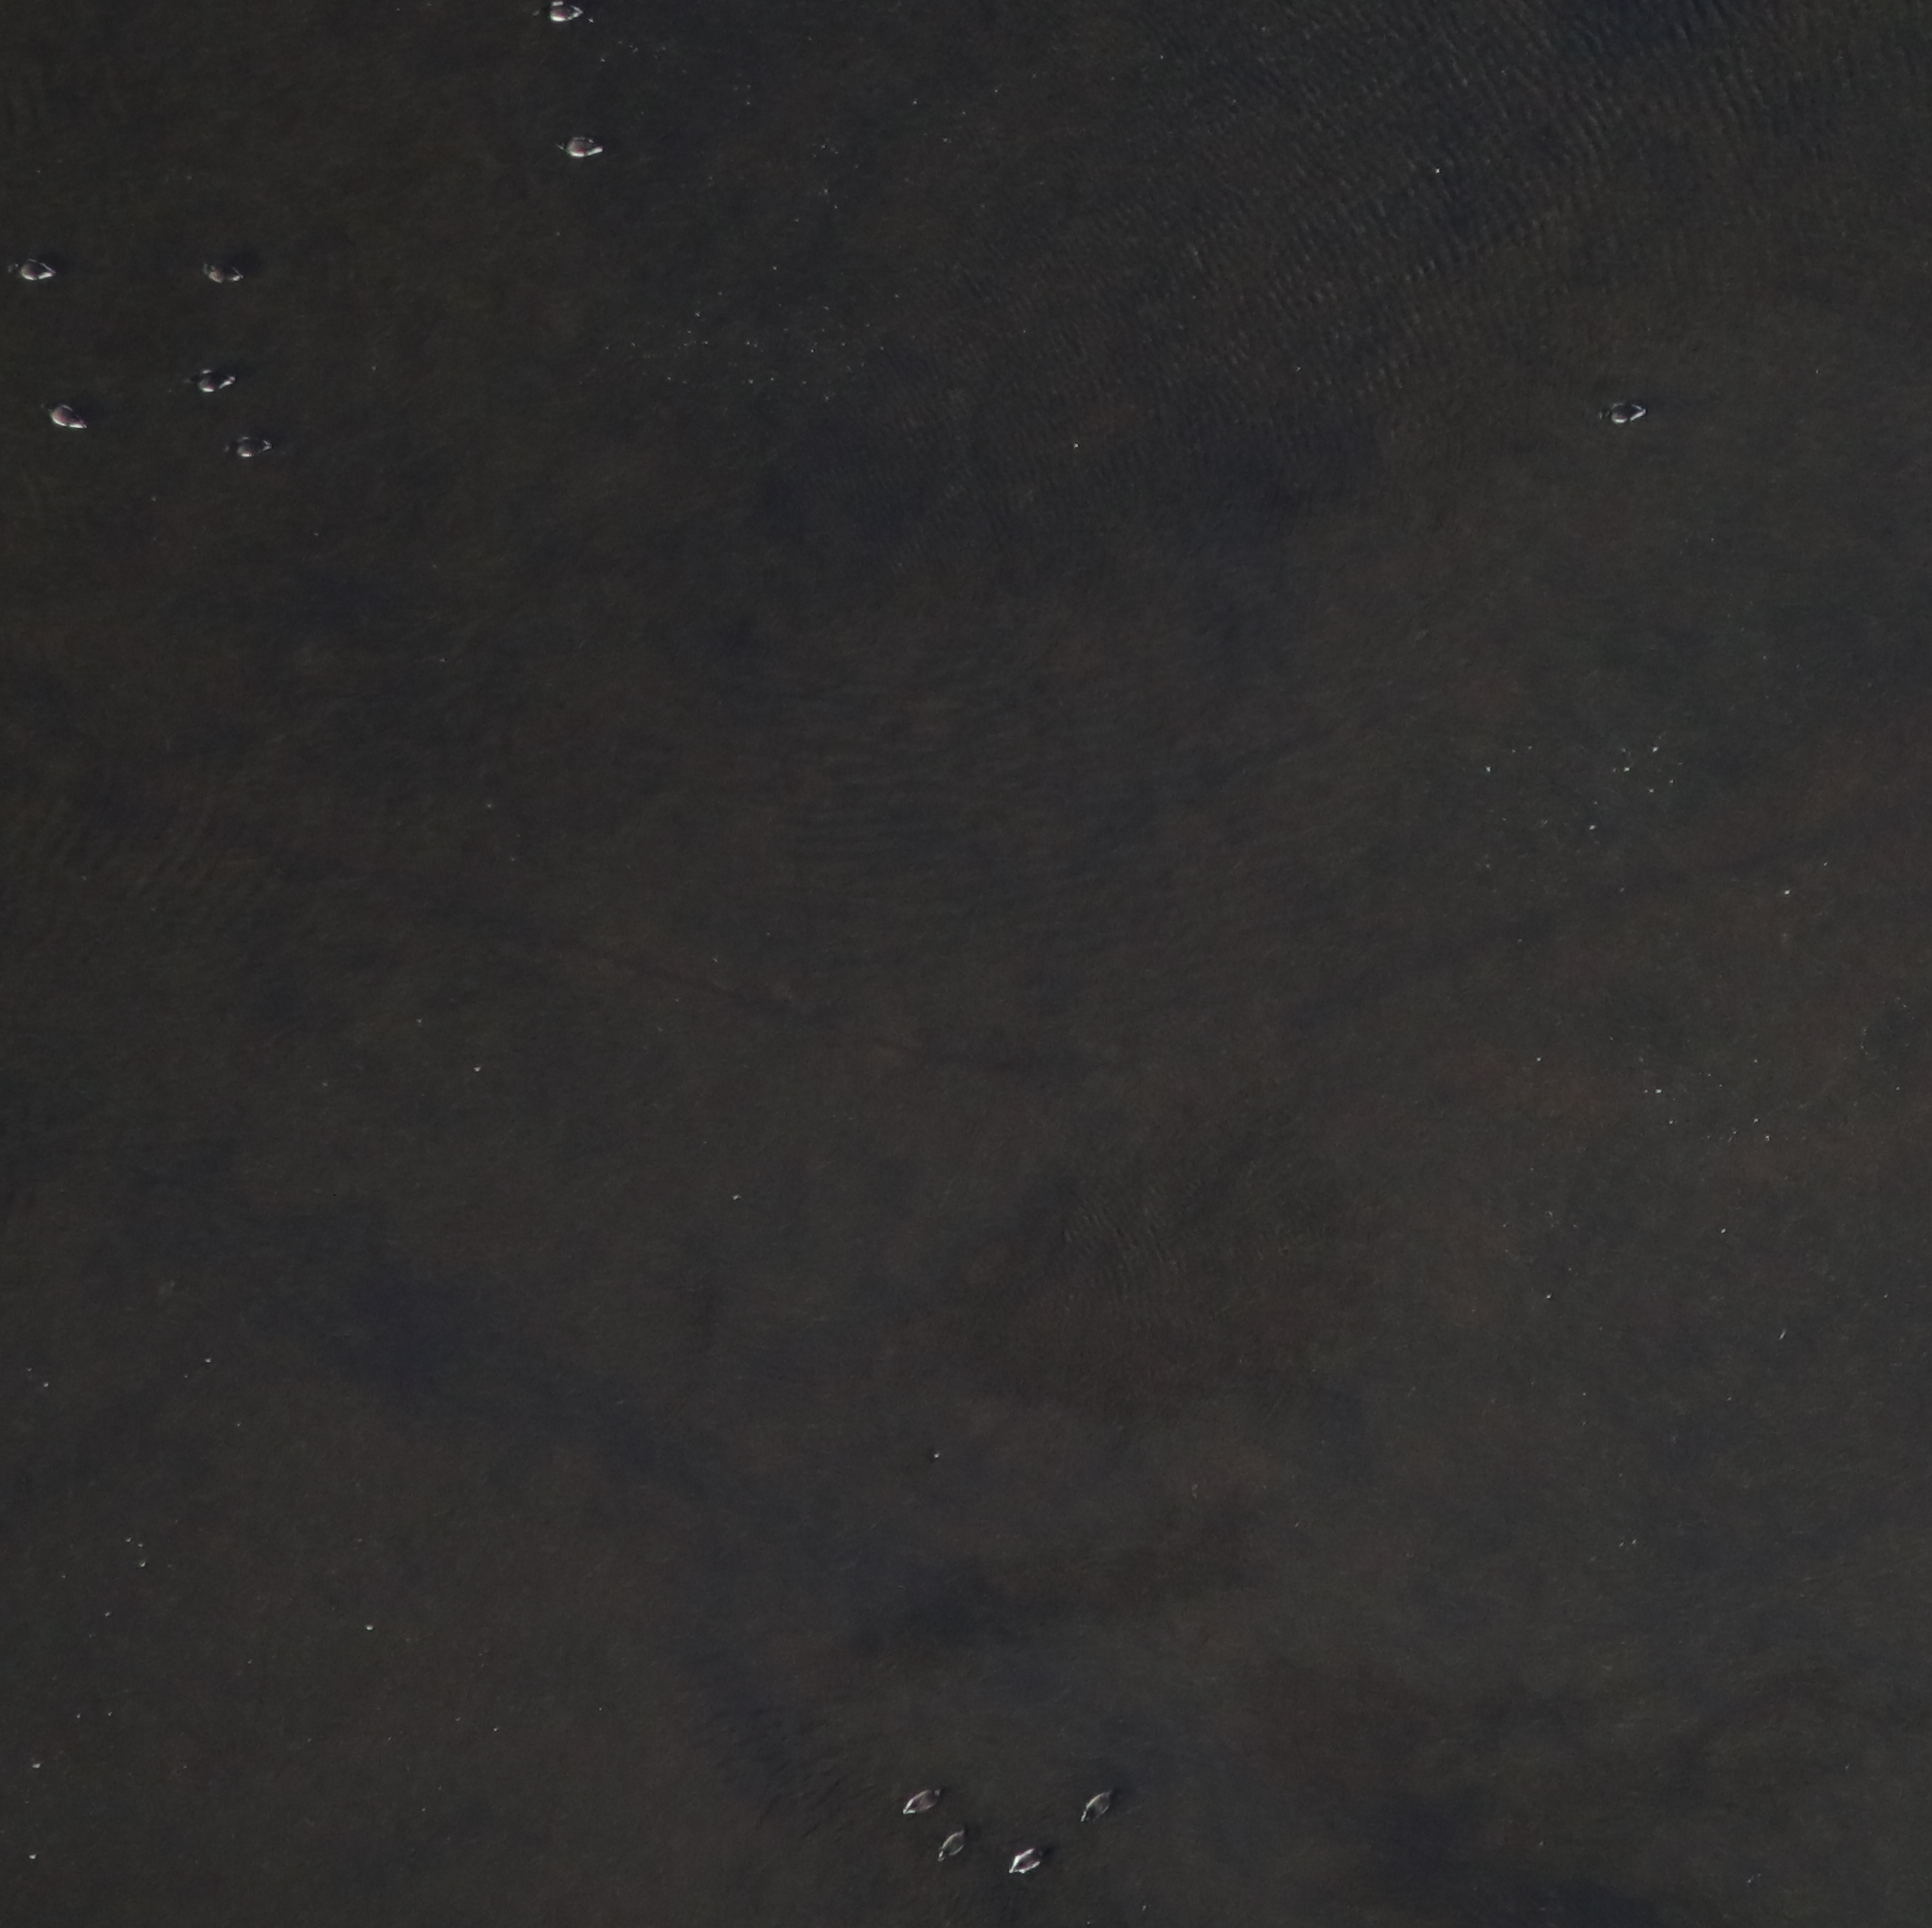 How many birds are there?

12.